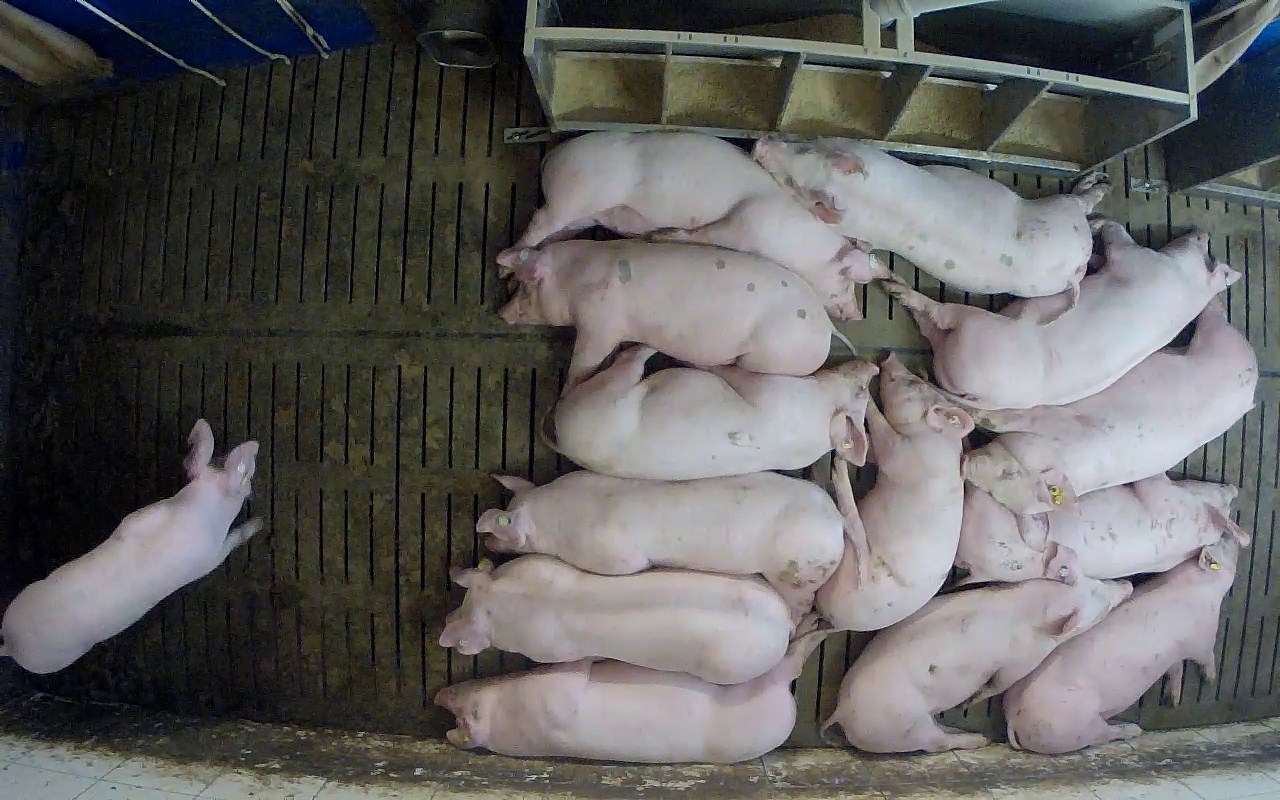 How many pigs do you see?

14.